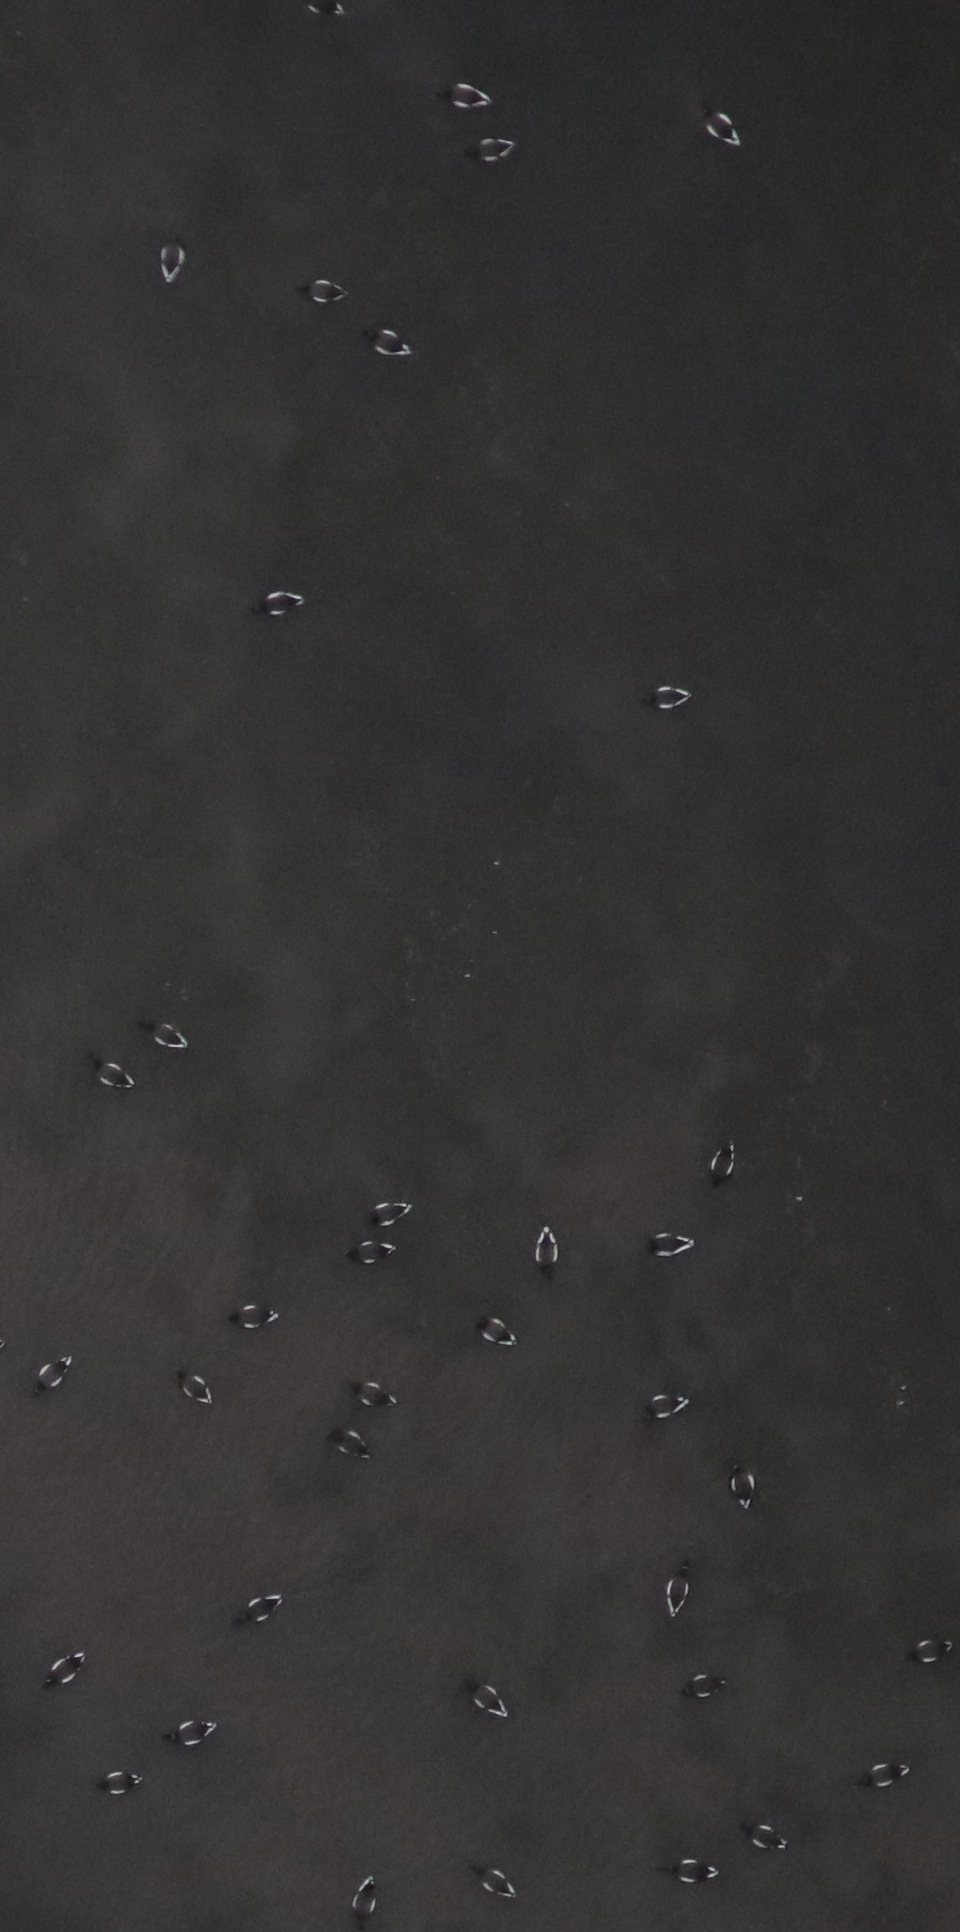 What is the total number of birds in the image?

37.